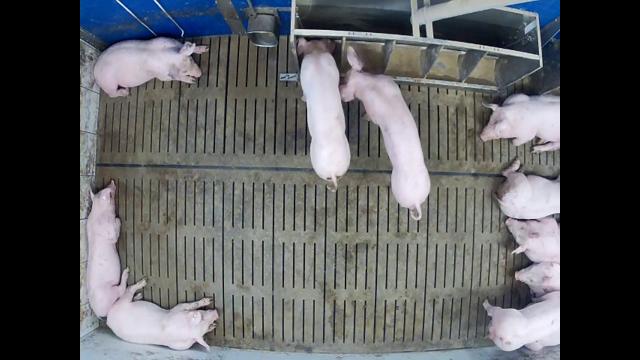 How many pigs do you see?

11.